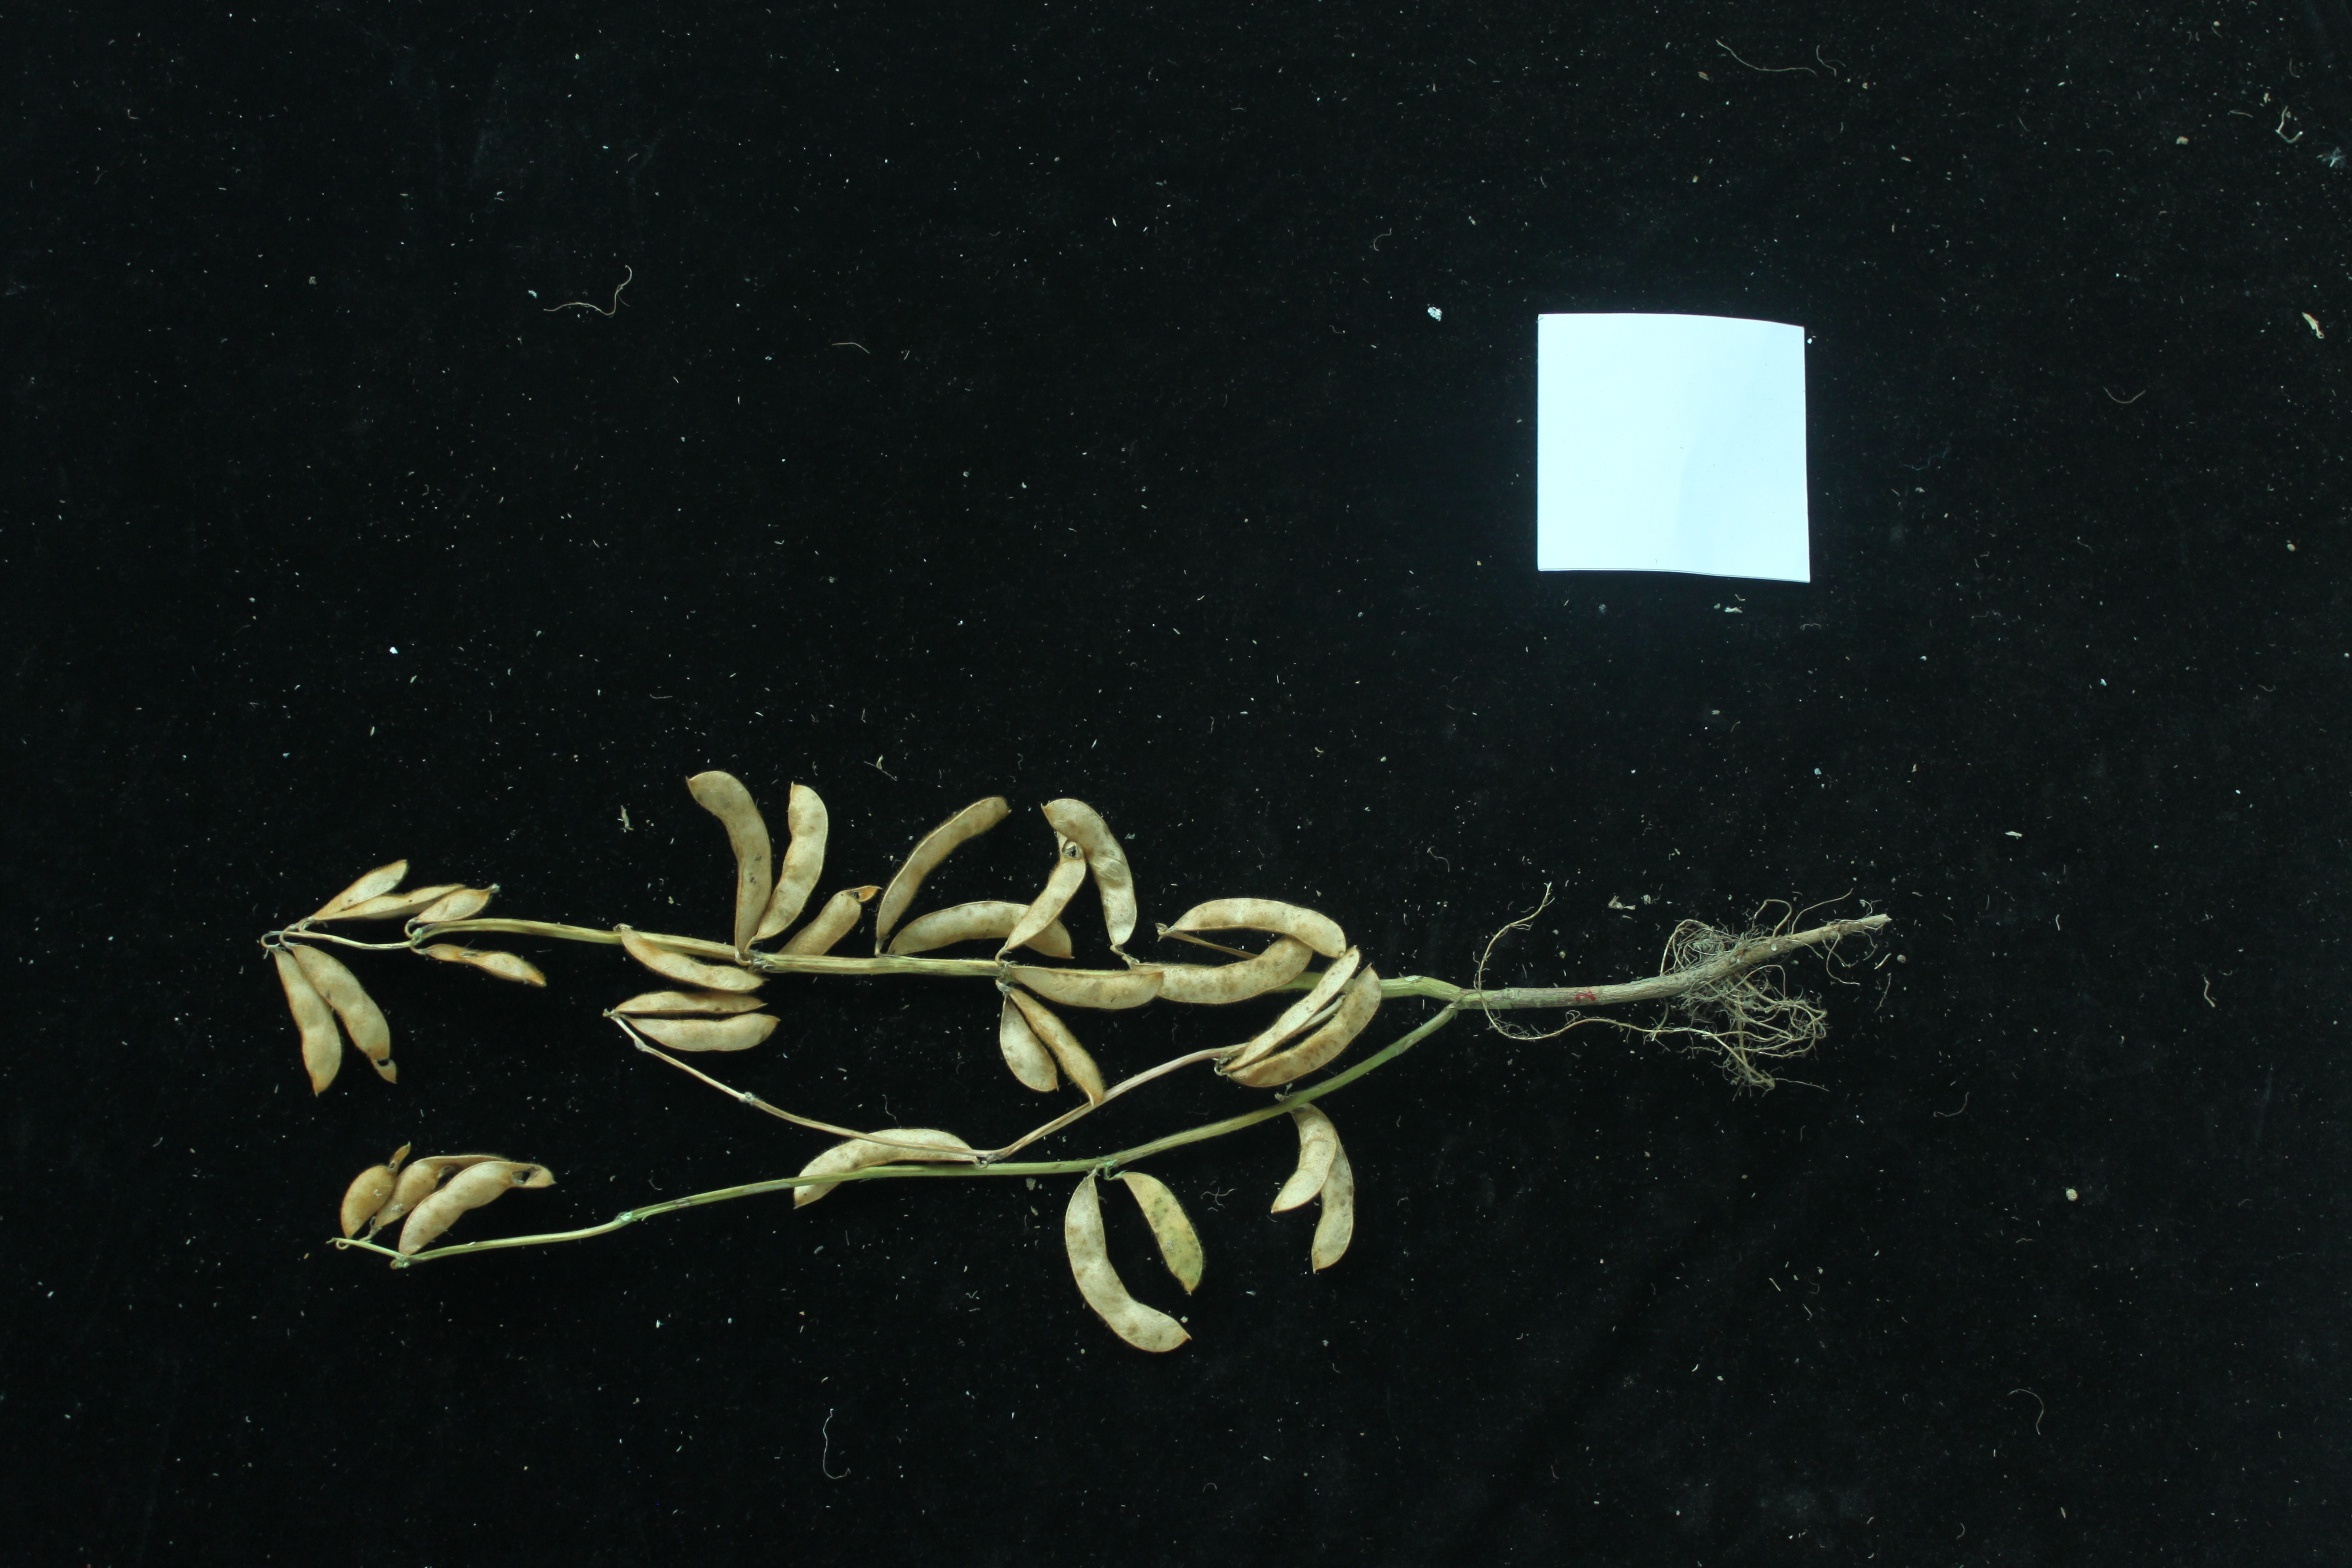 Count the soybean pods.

31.